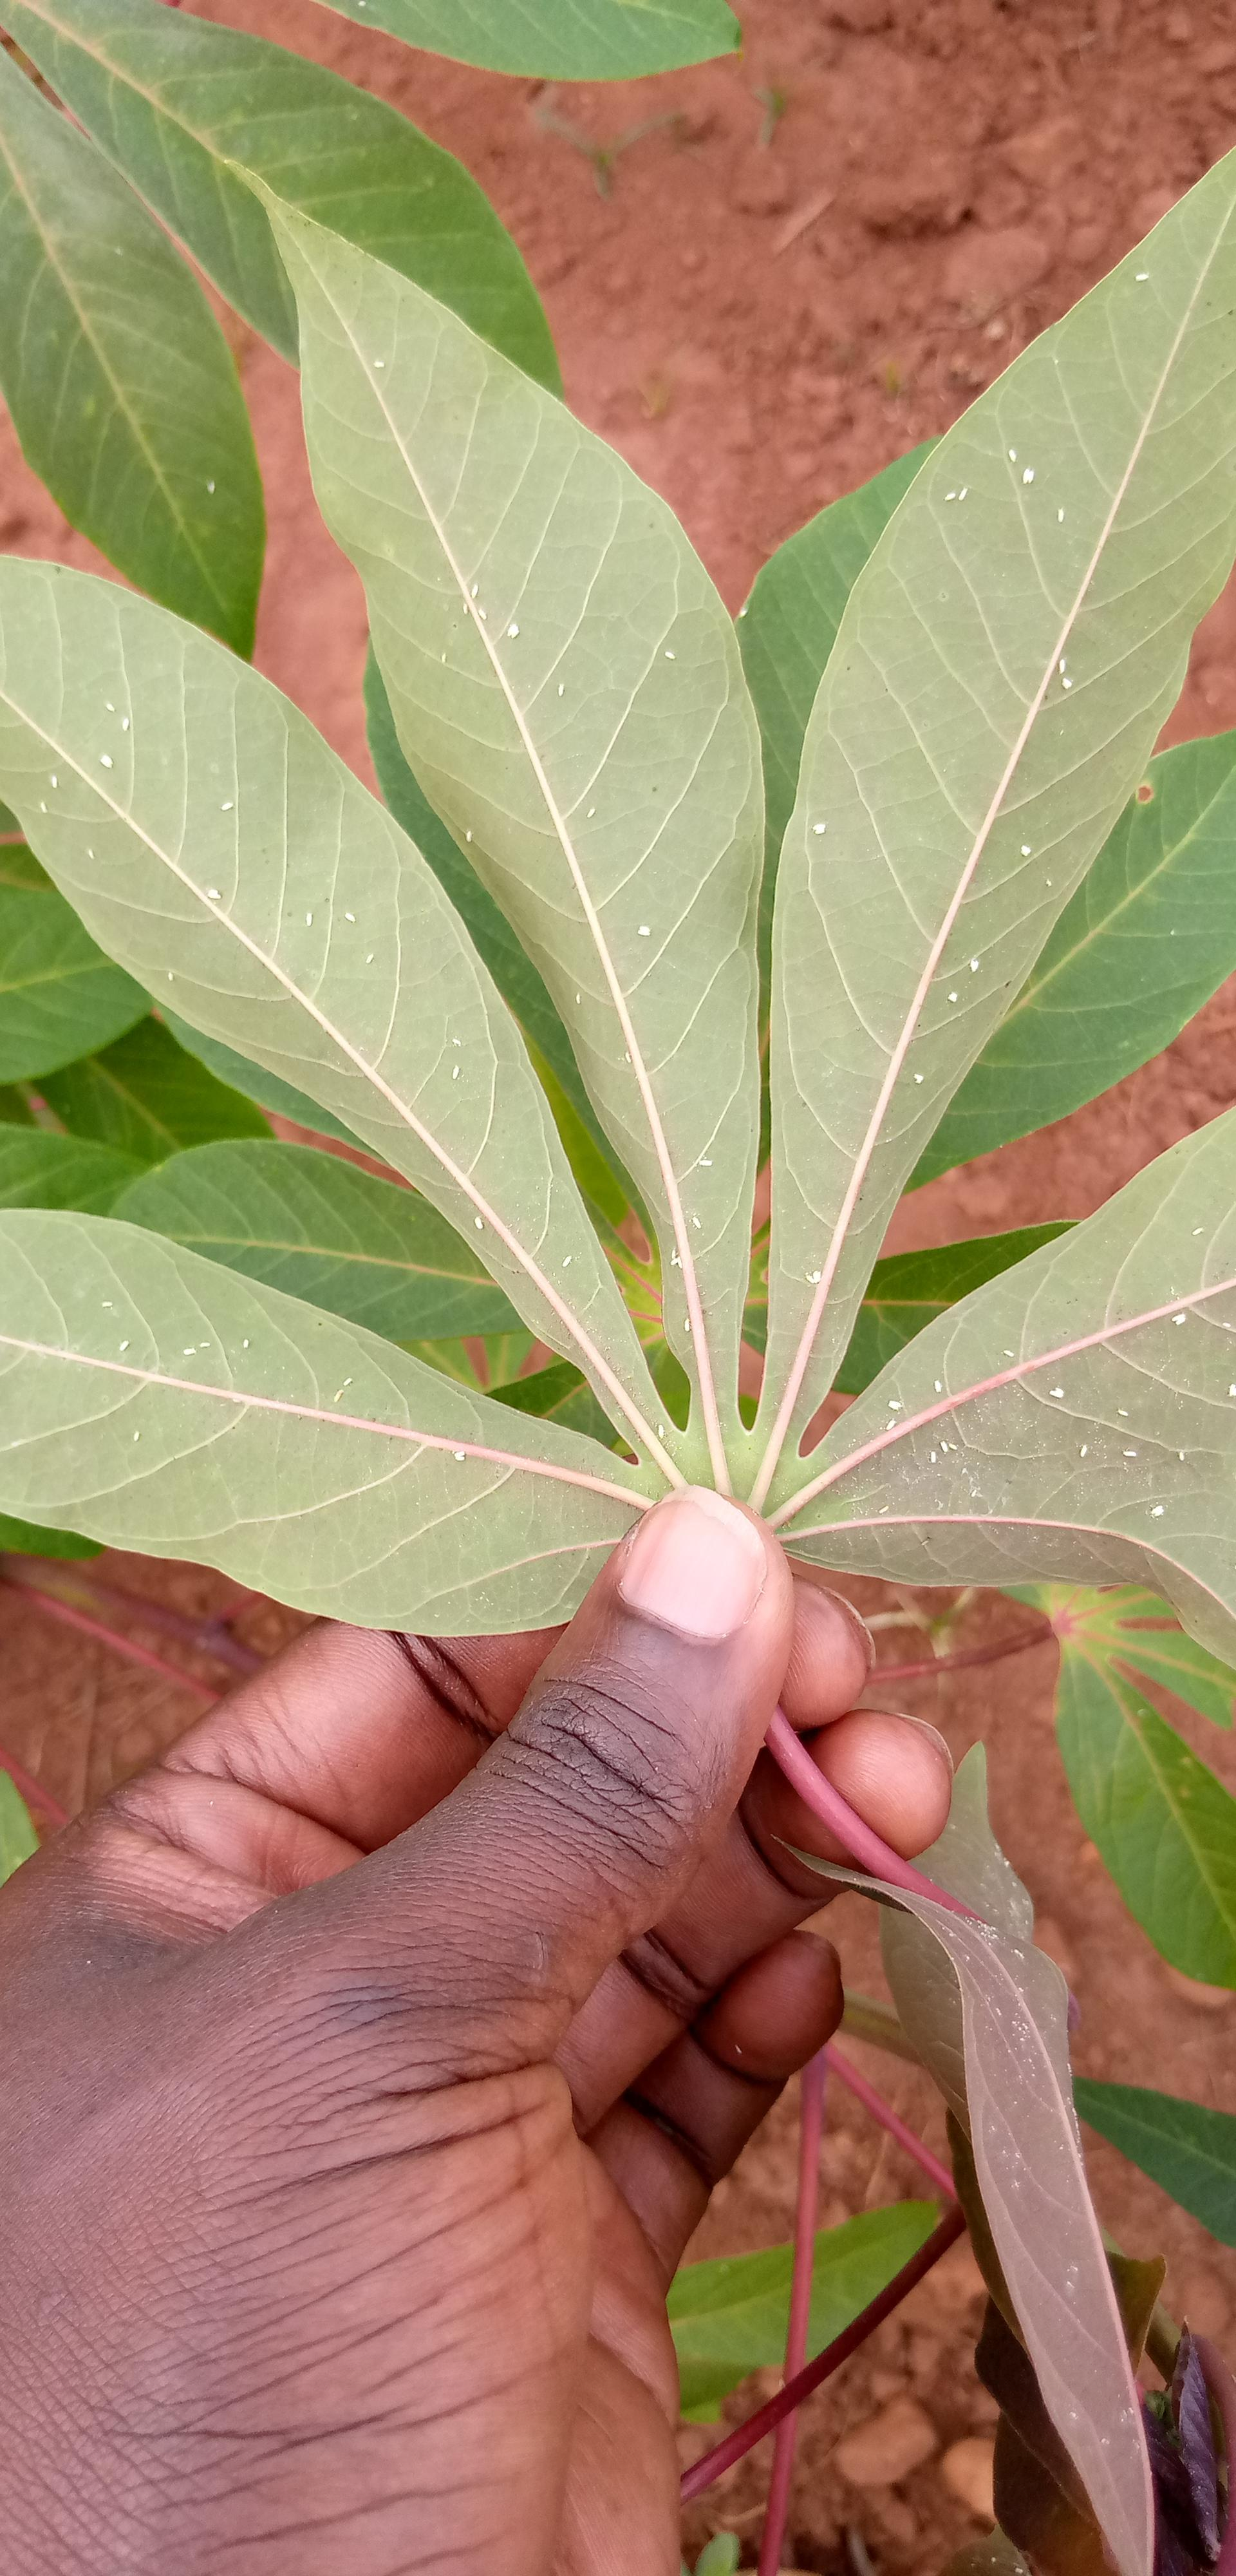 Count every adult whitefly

90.